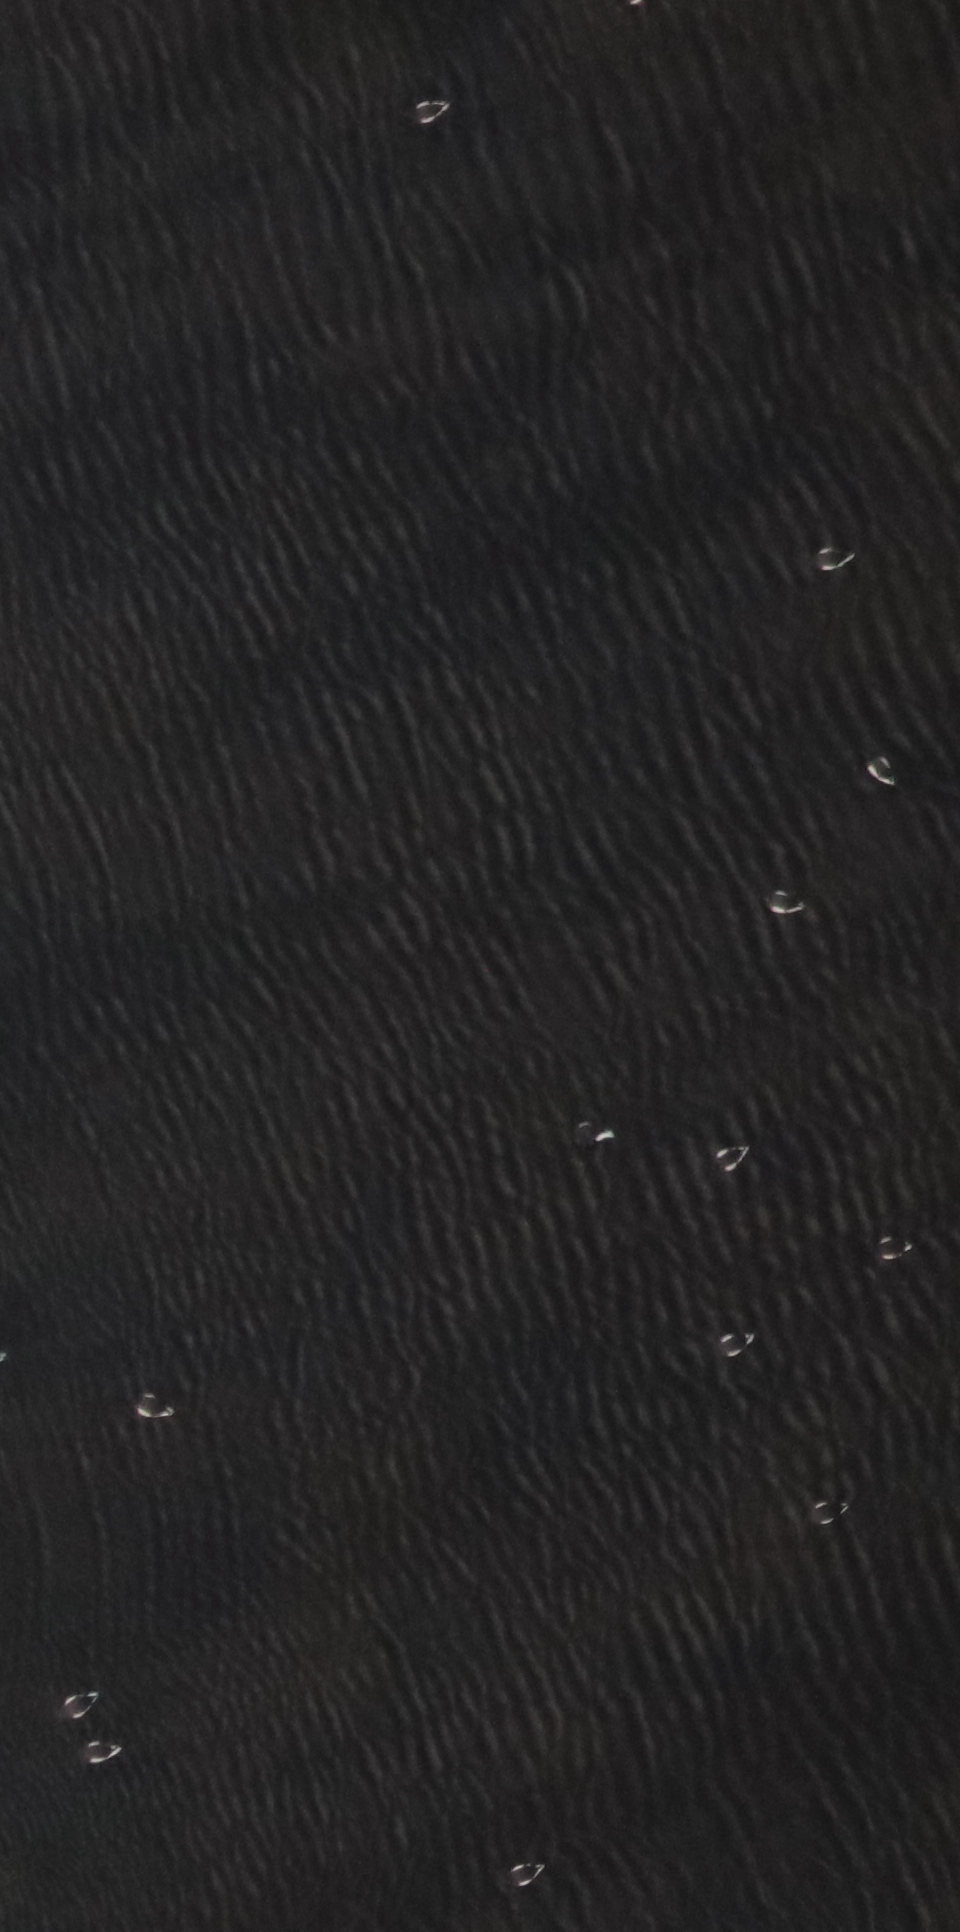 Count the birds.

13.